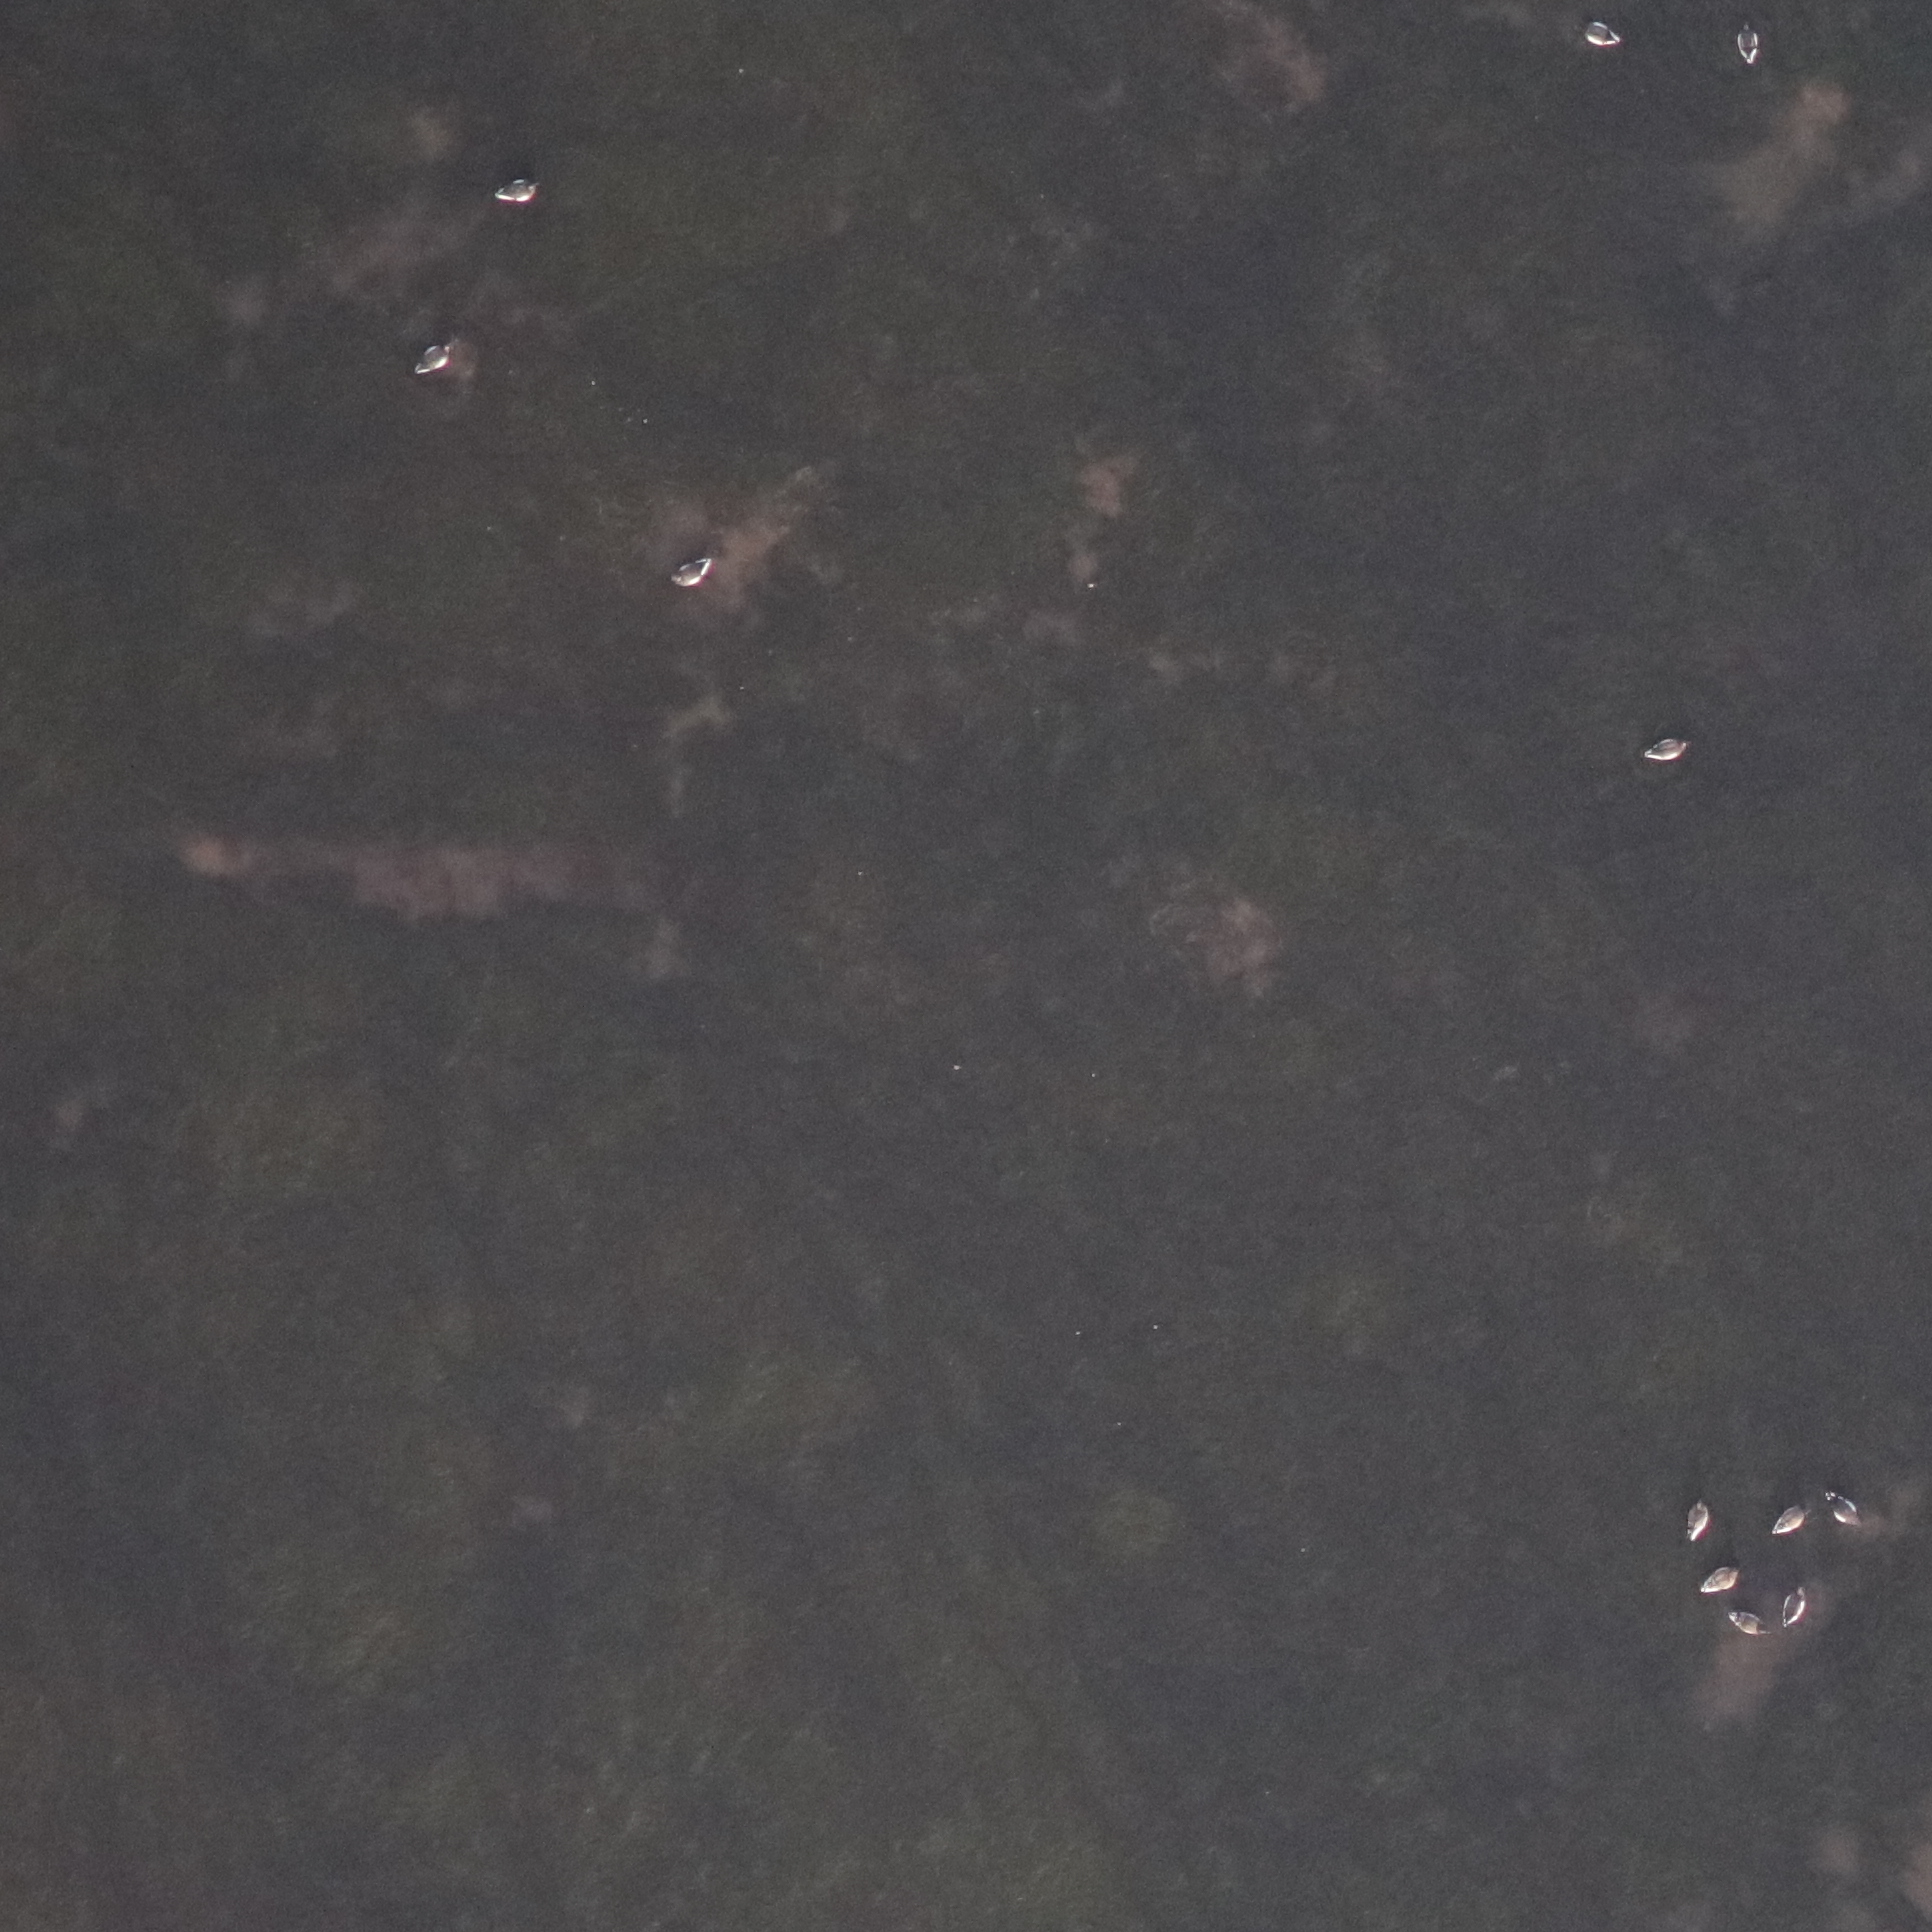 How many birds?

12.